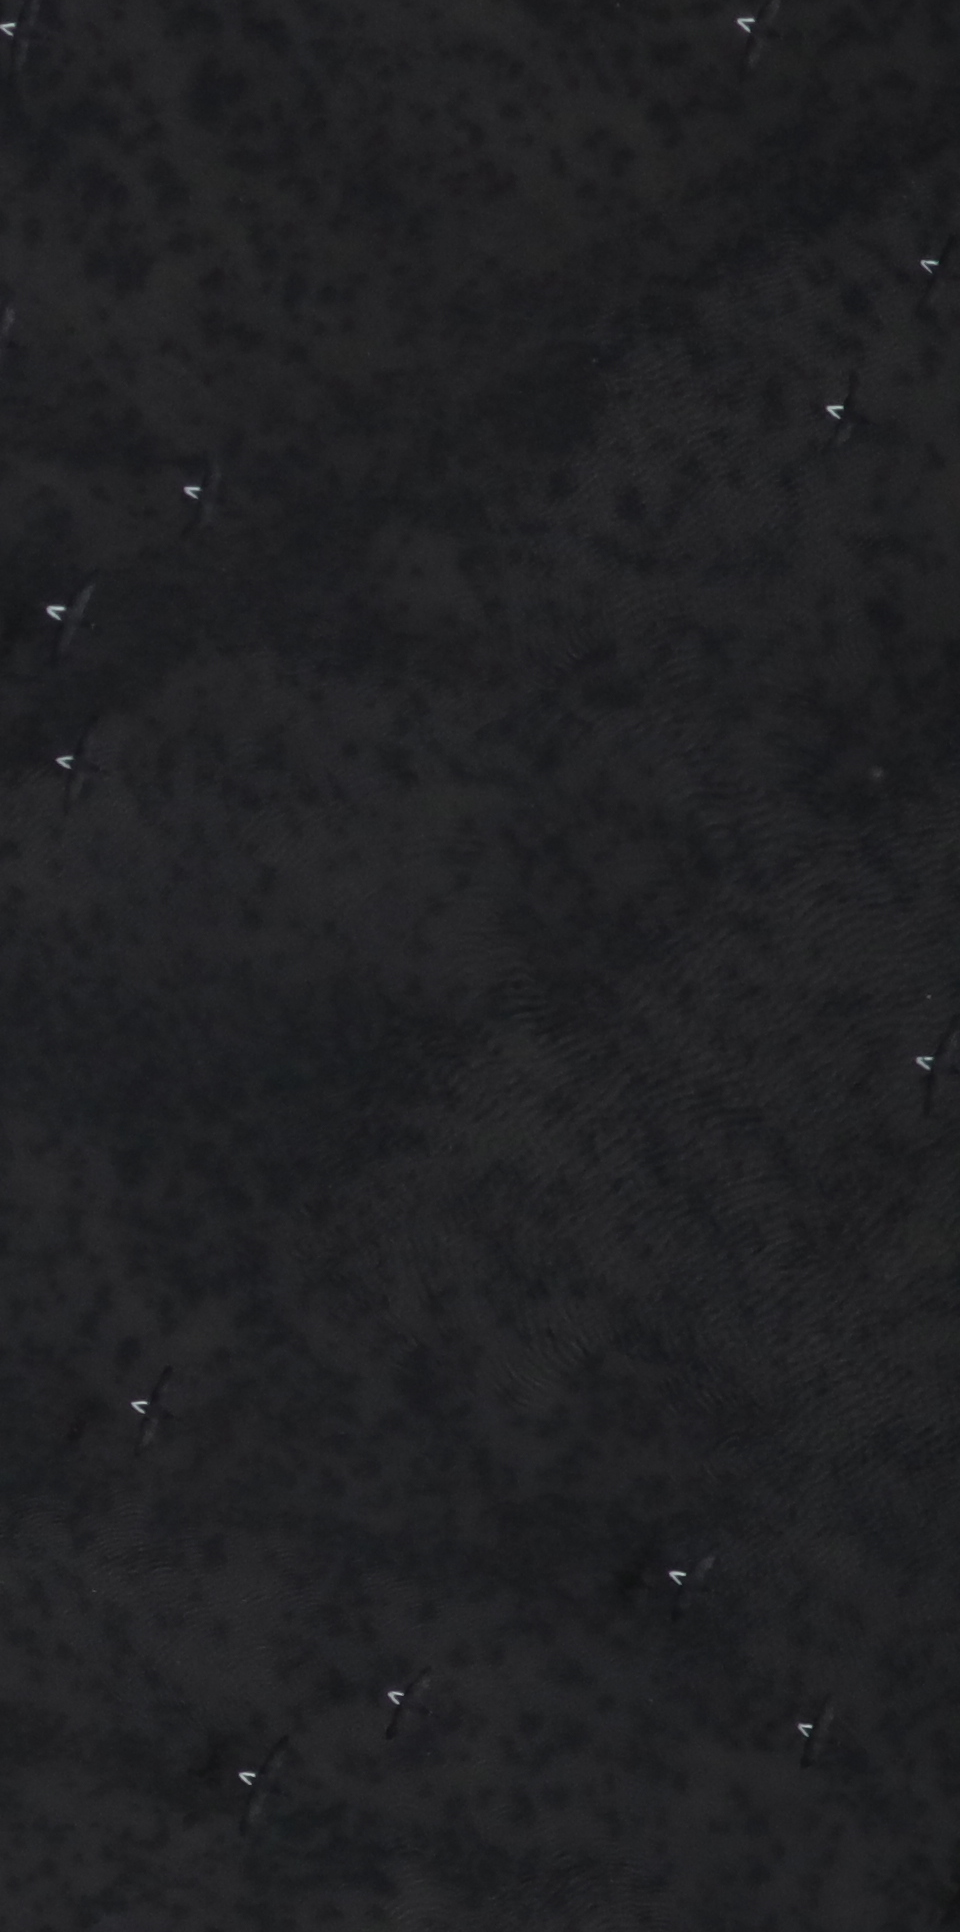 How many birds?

14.